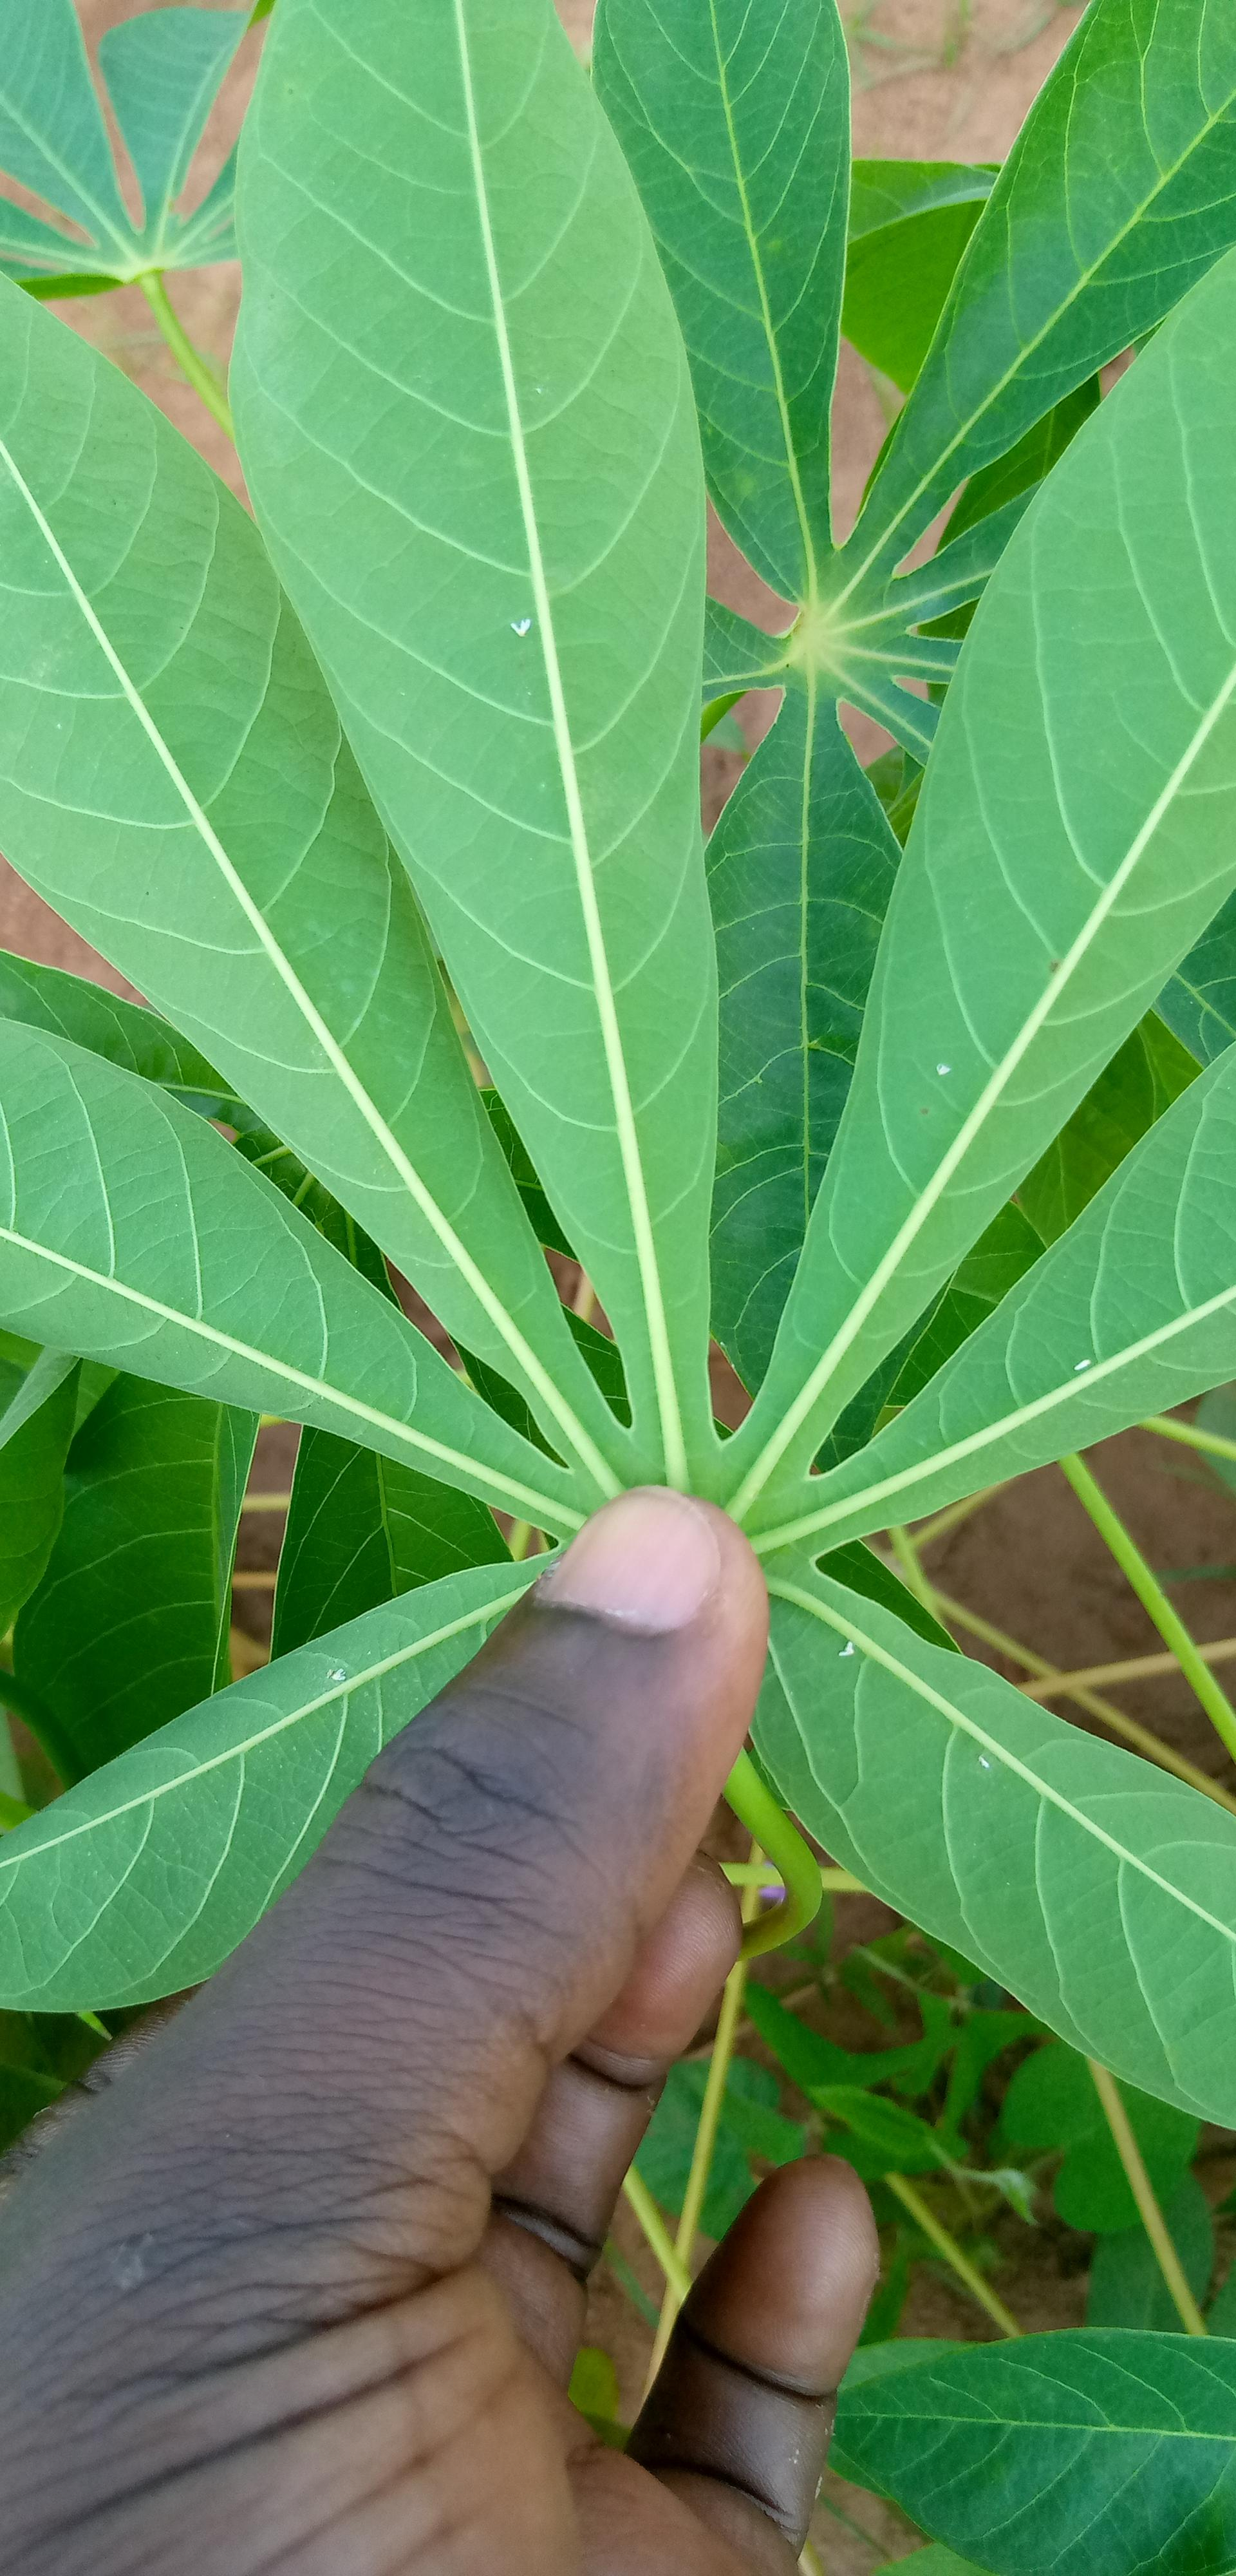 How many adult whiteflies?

5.